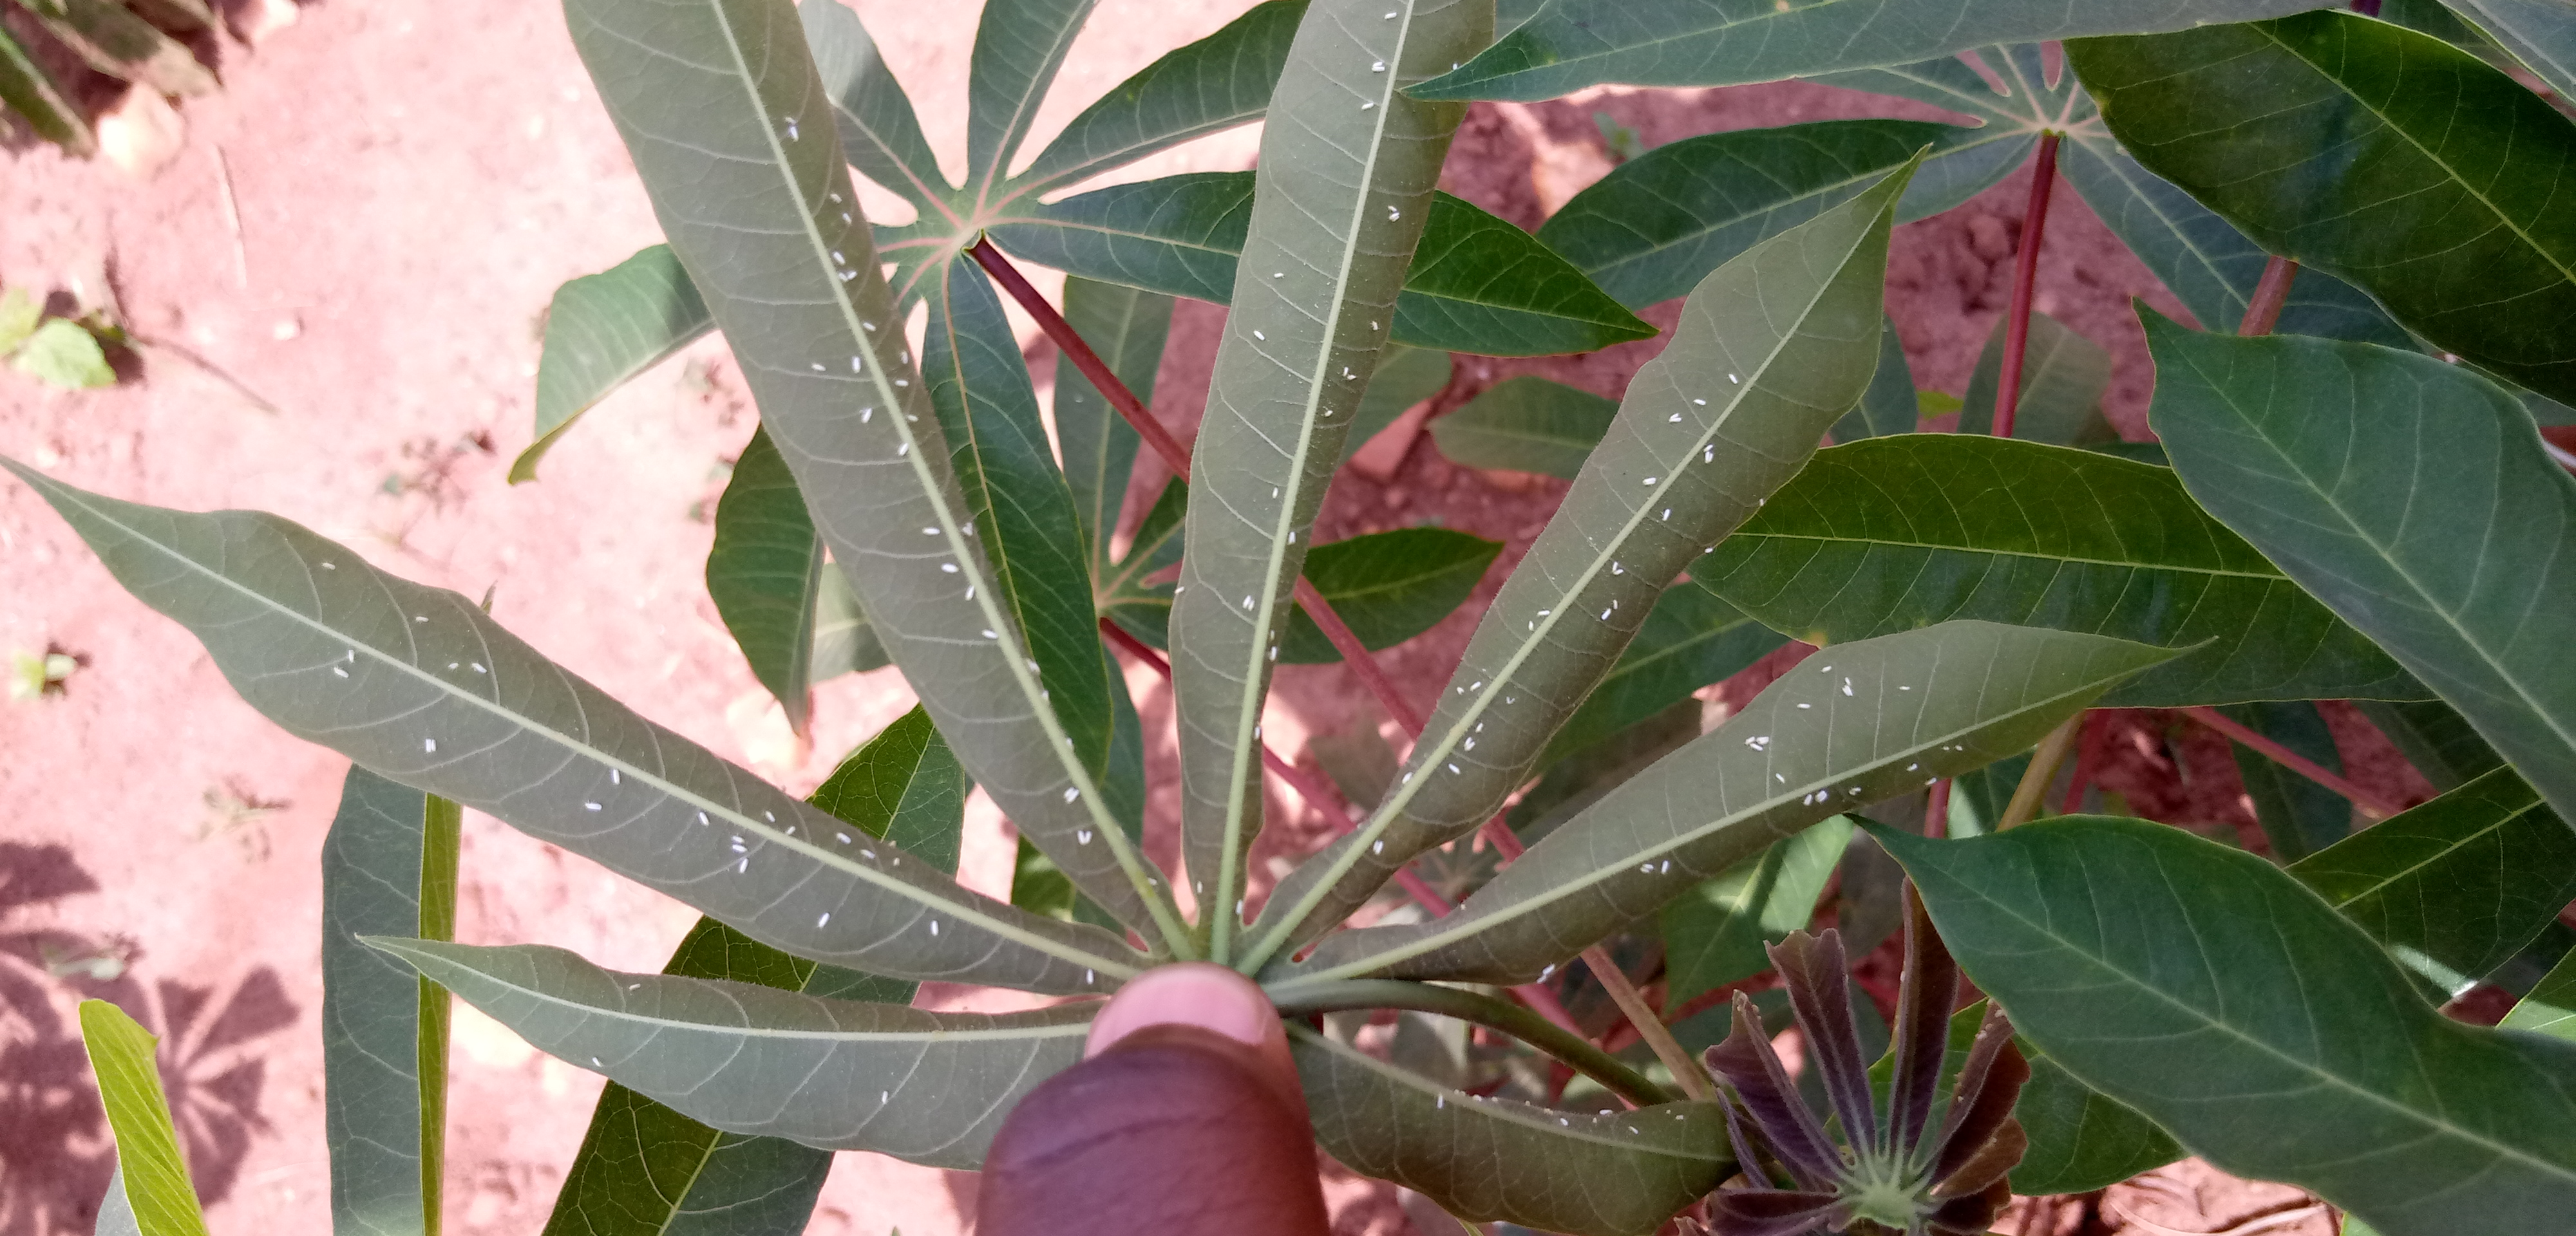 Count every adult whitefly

133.